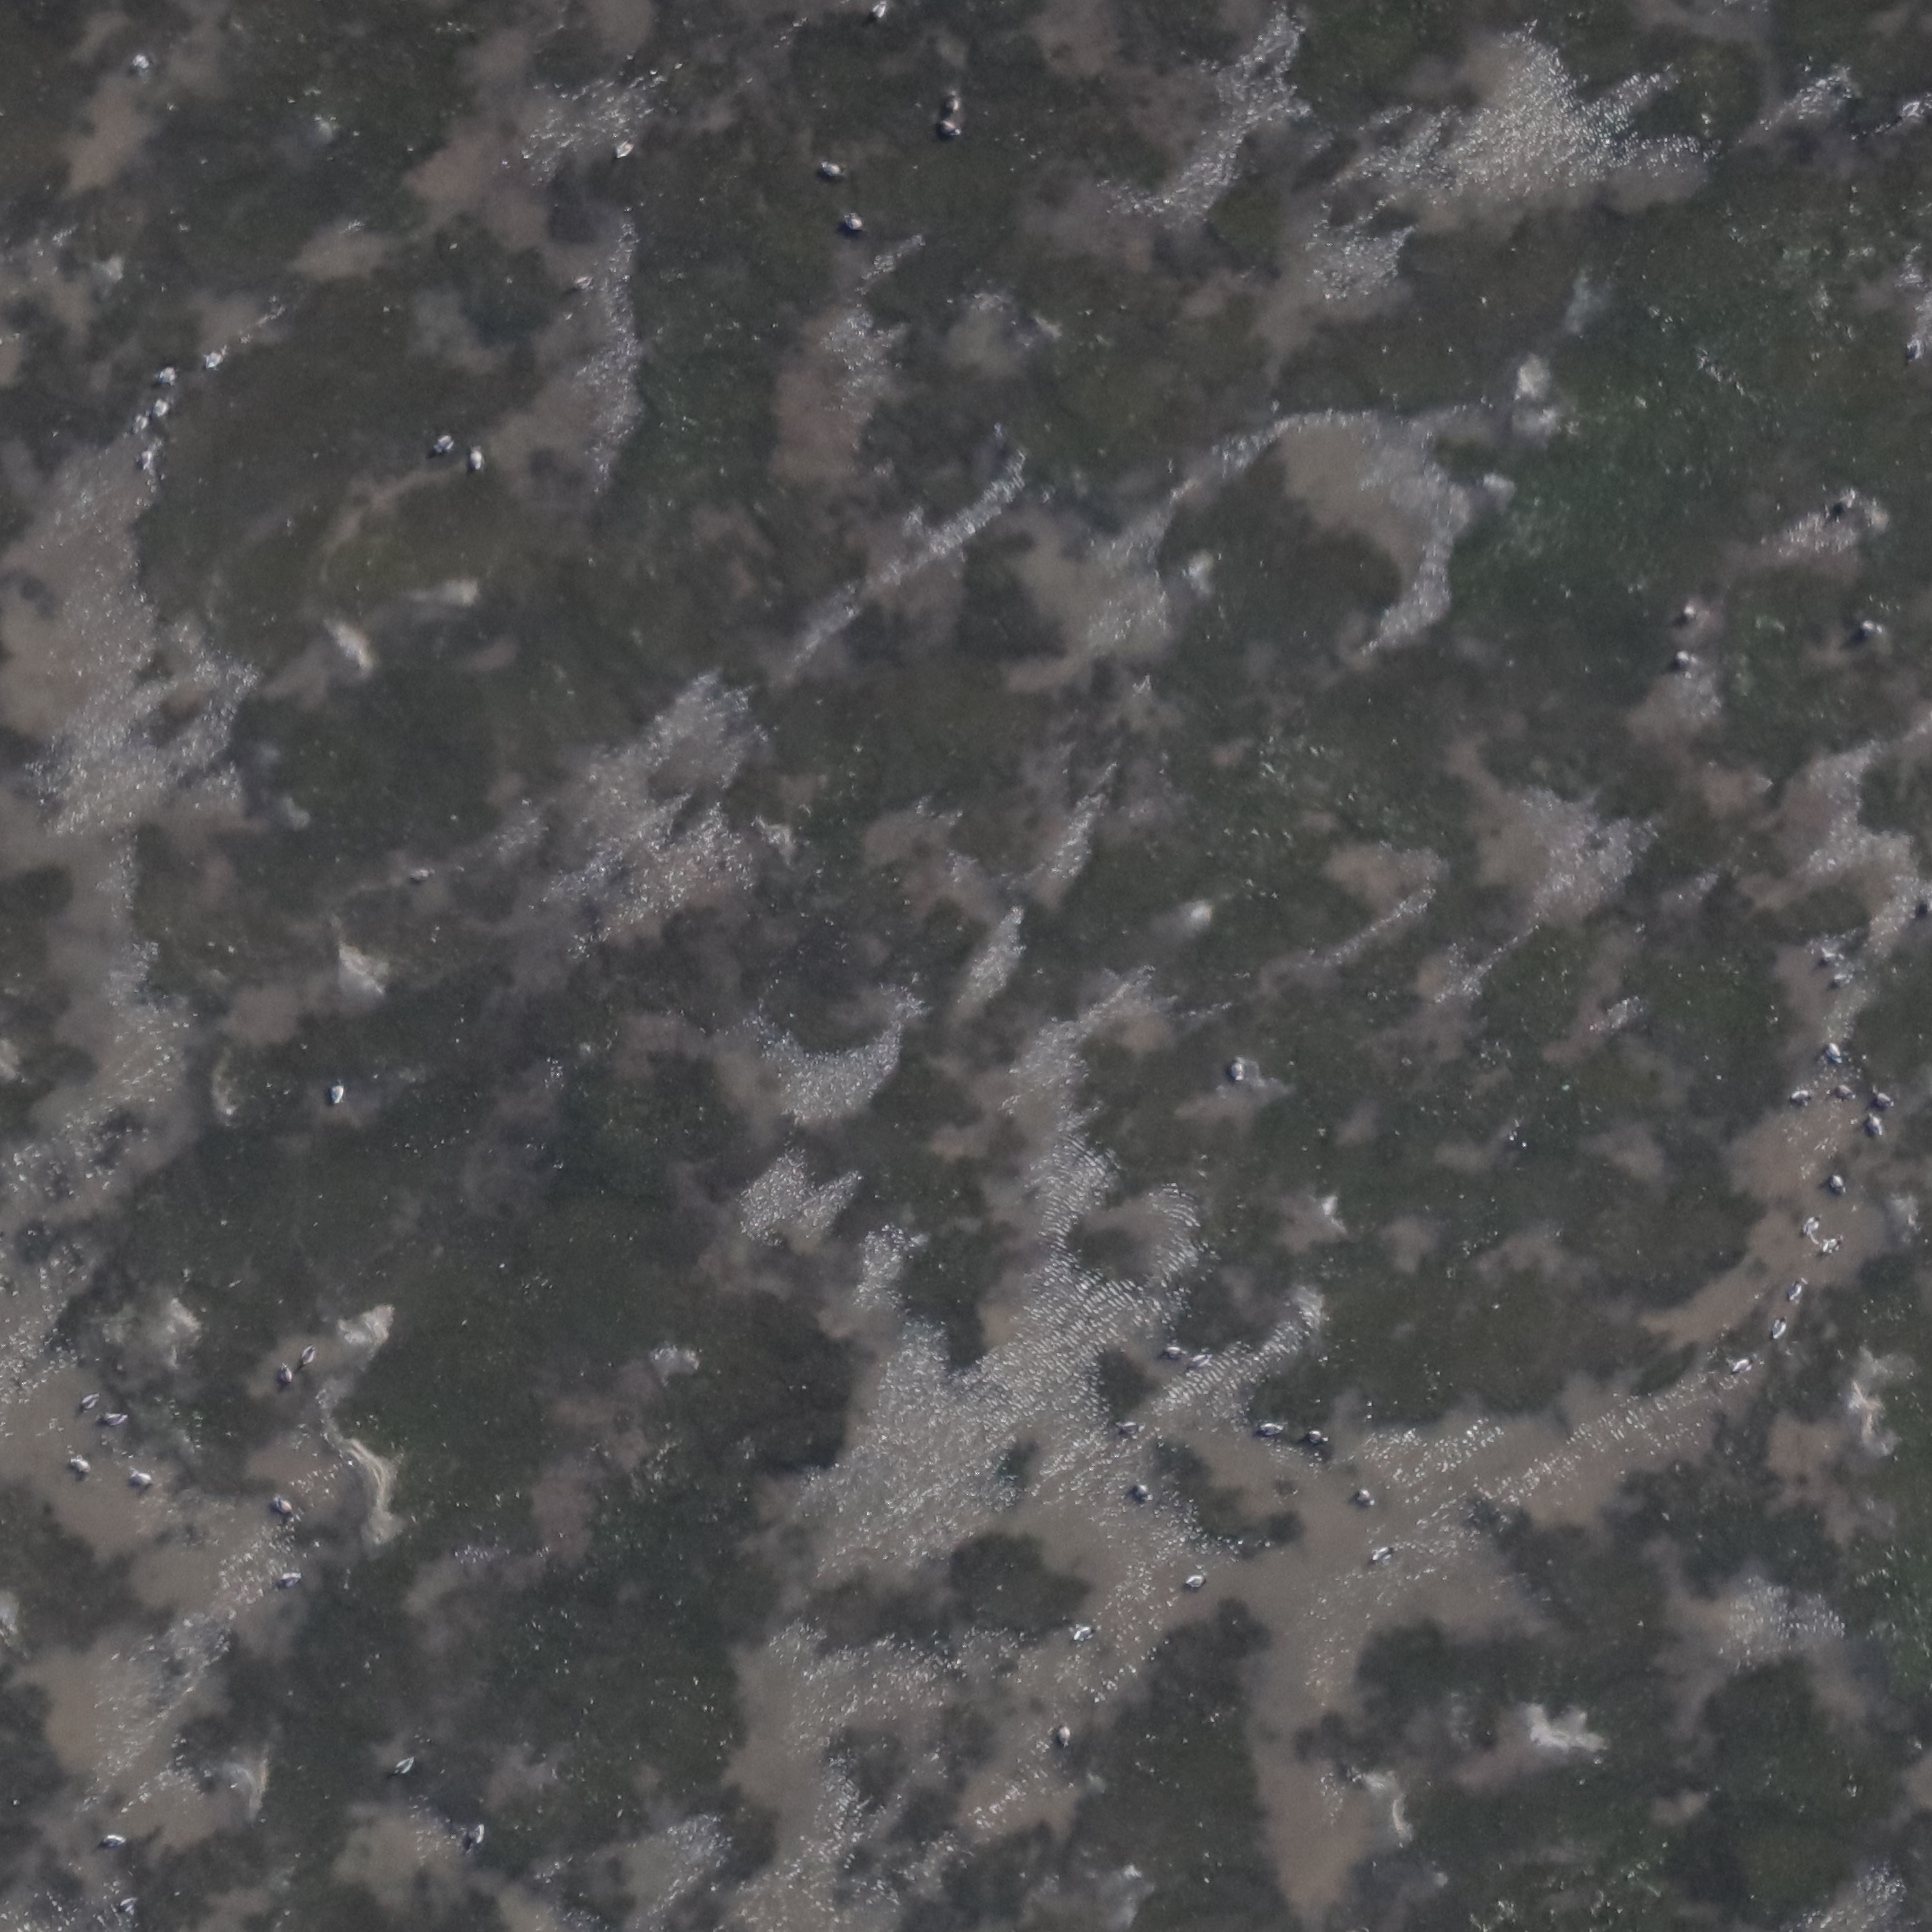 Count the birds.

60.